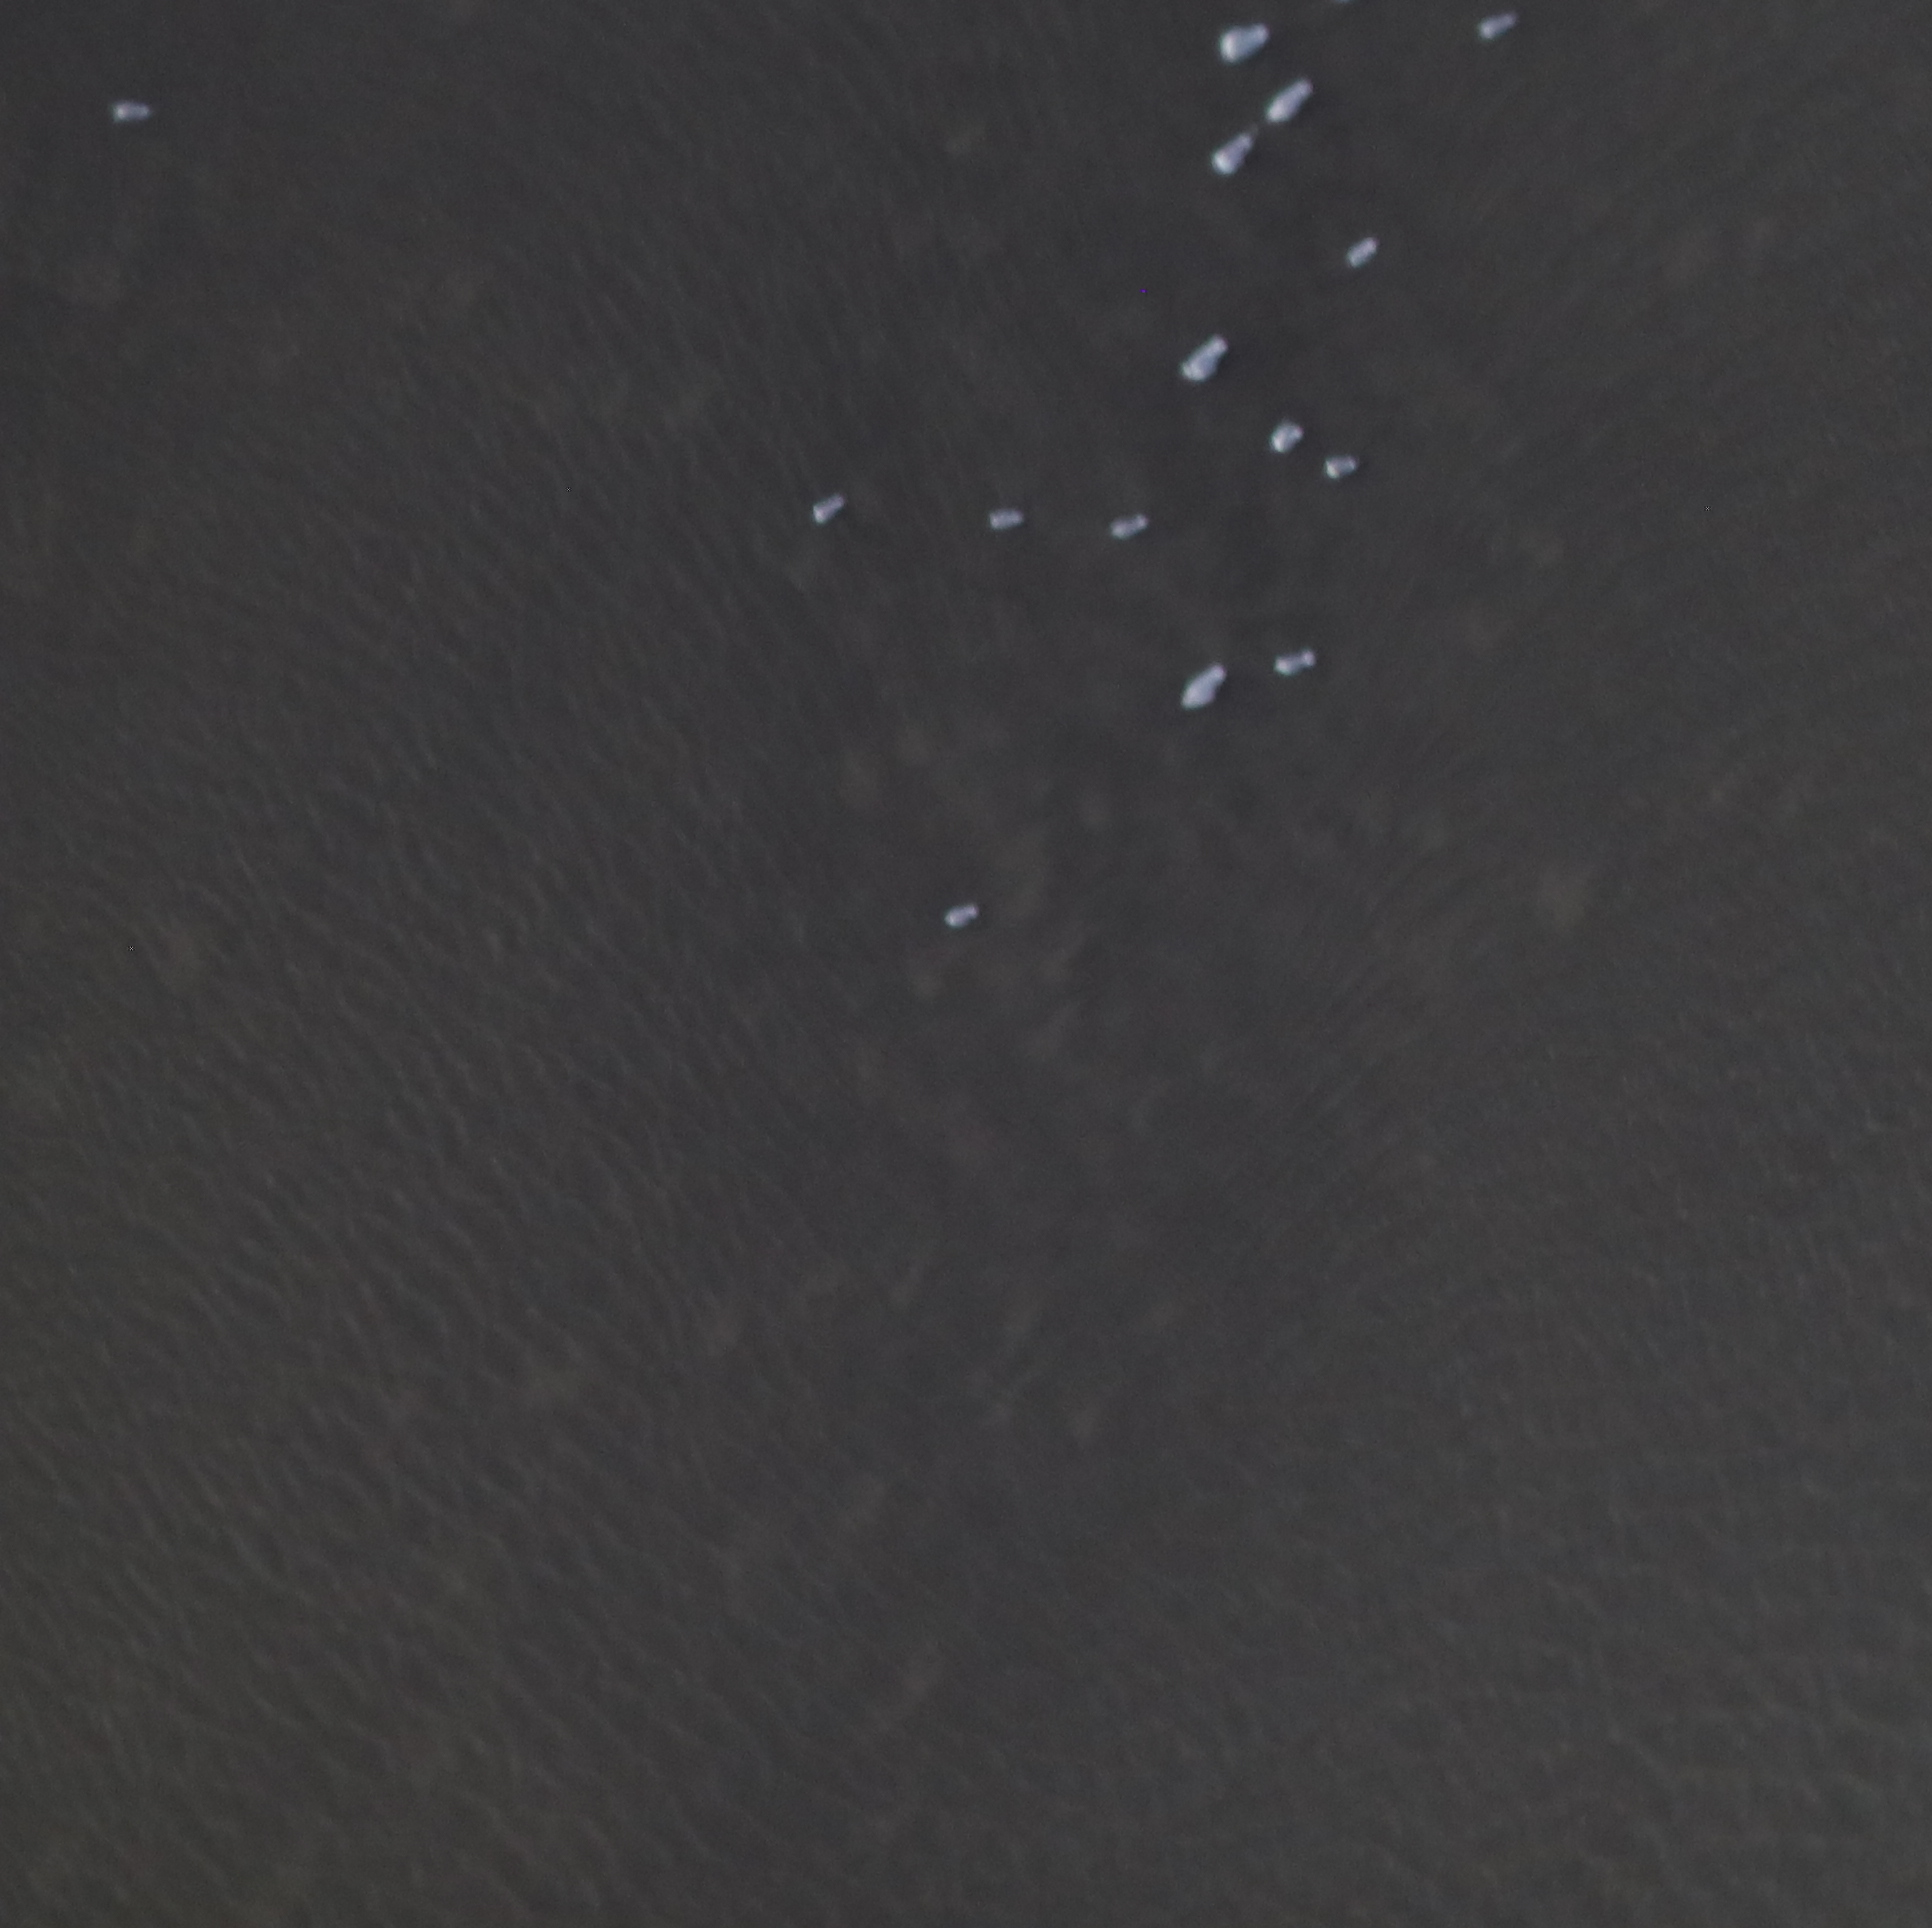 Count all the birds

15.